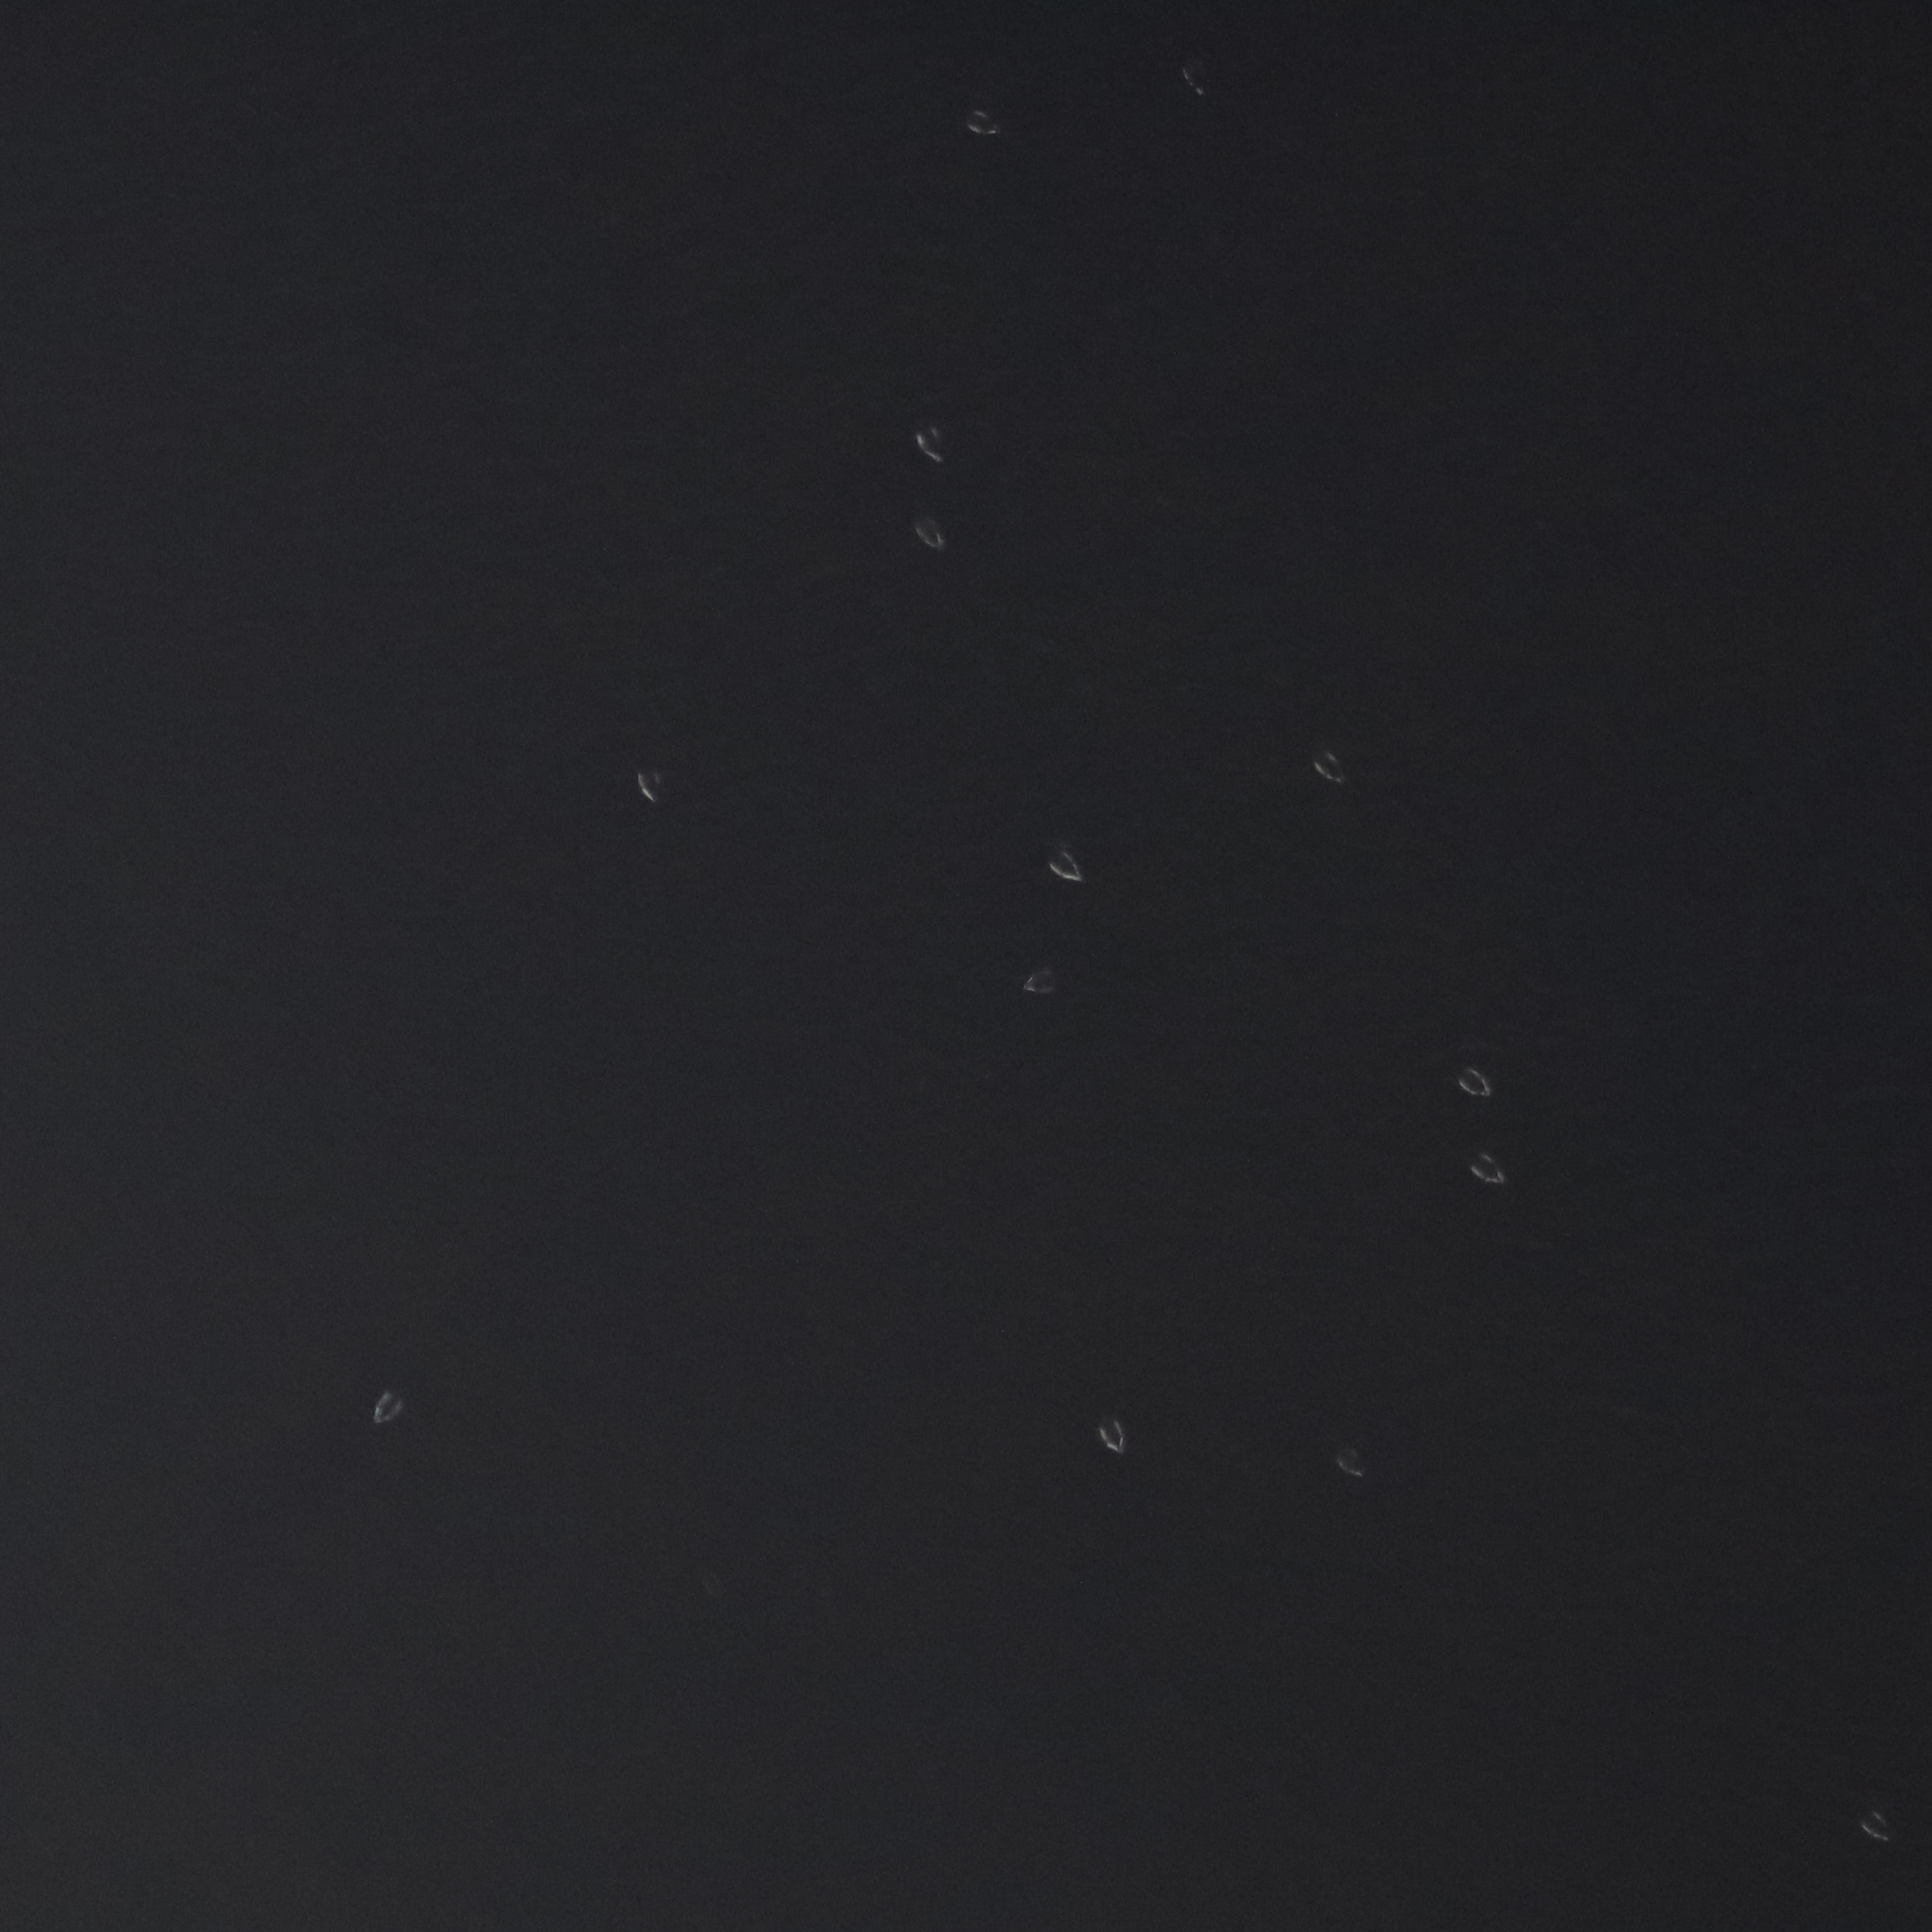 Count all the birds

14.